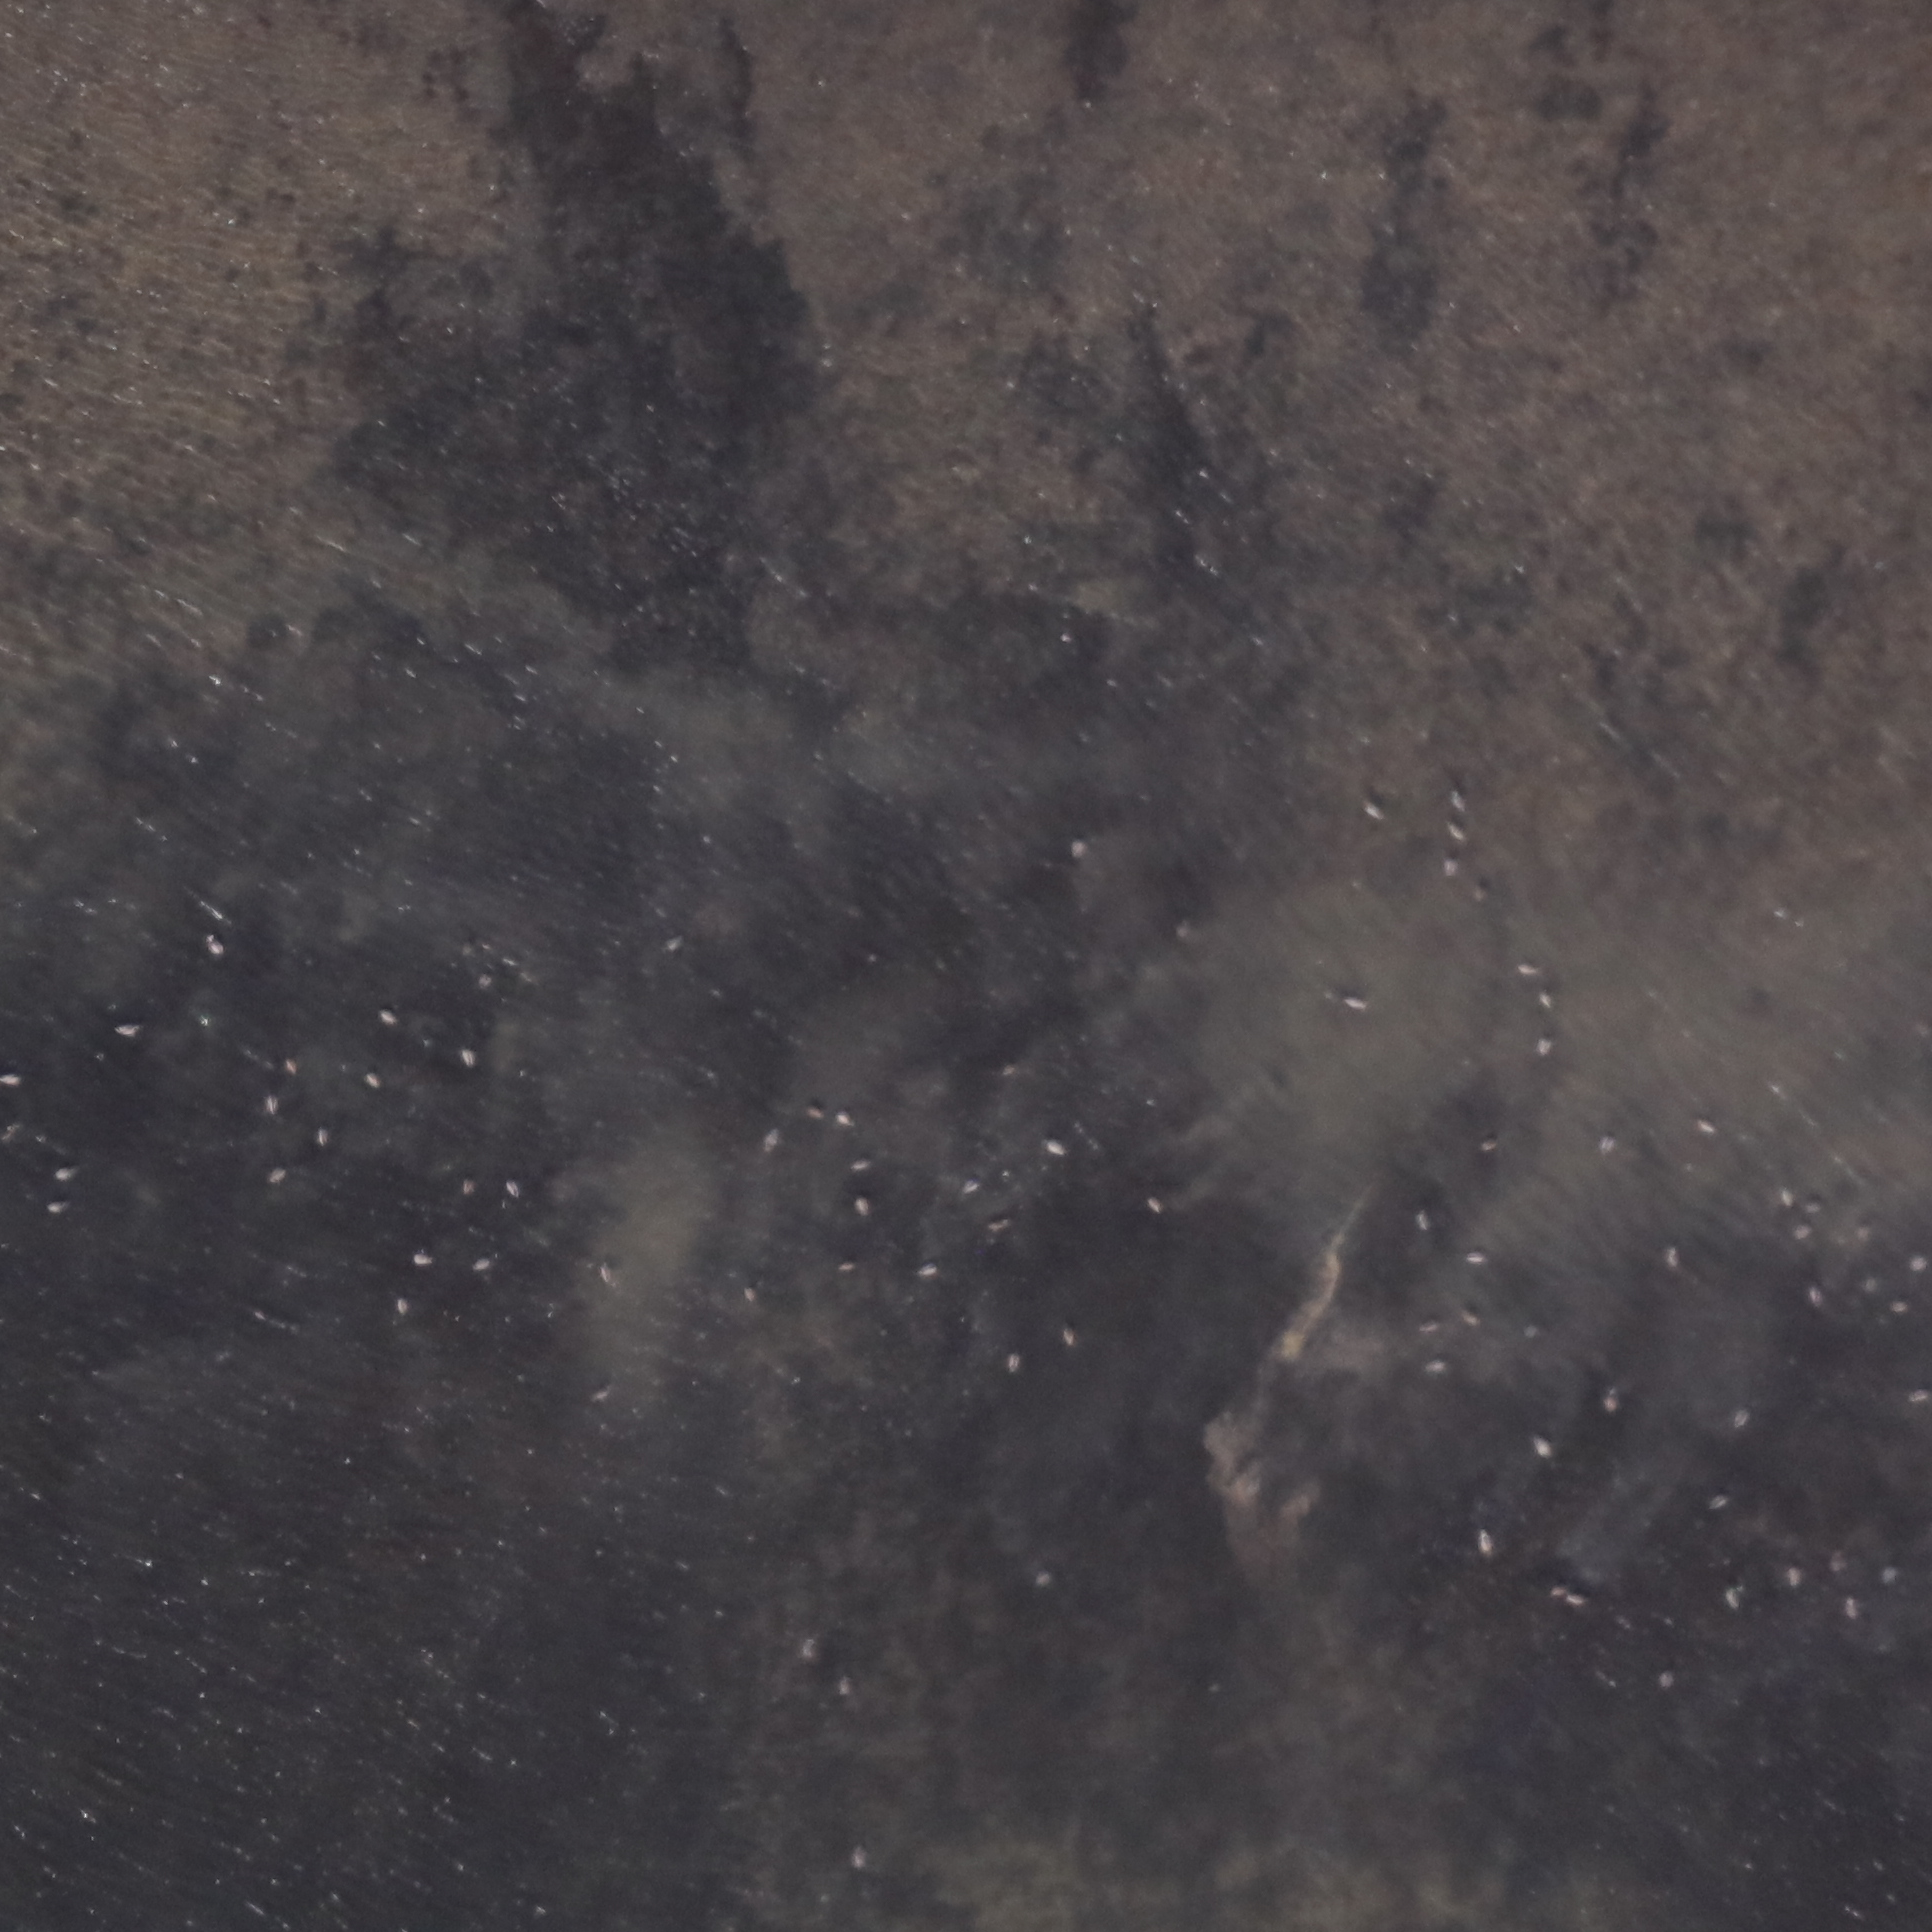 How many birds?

80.